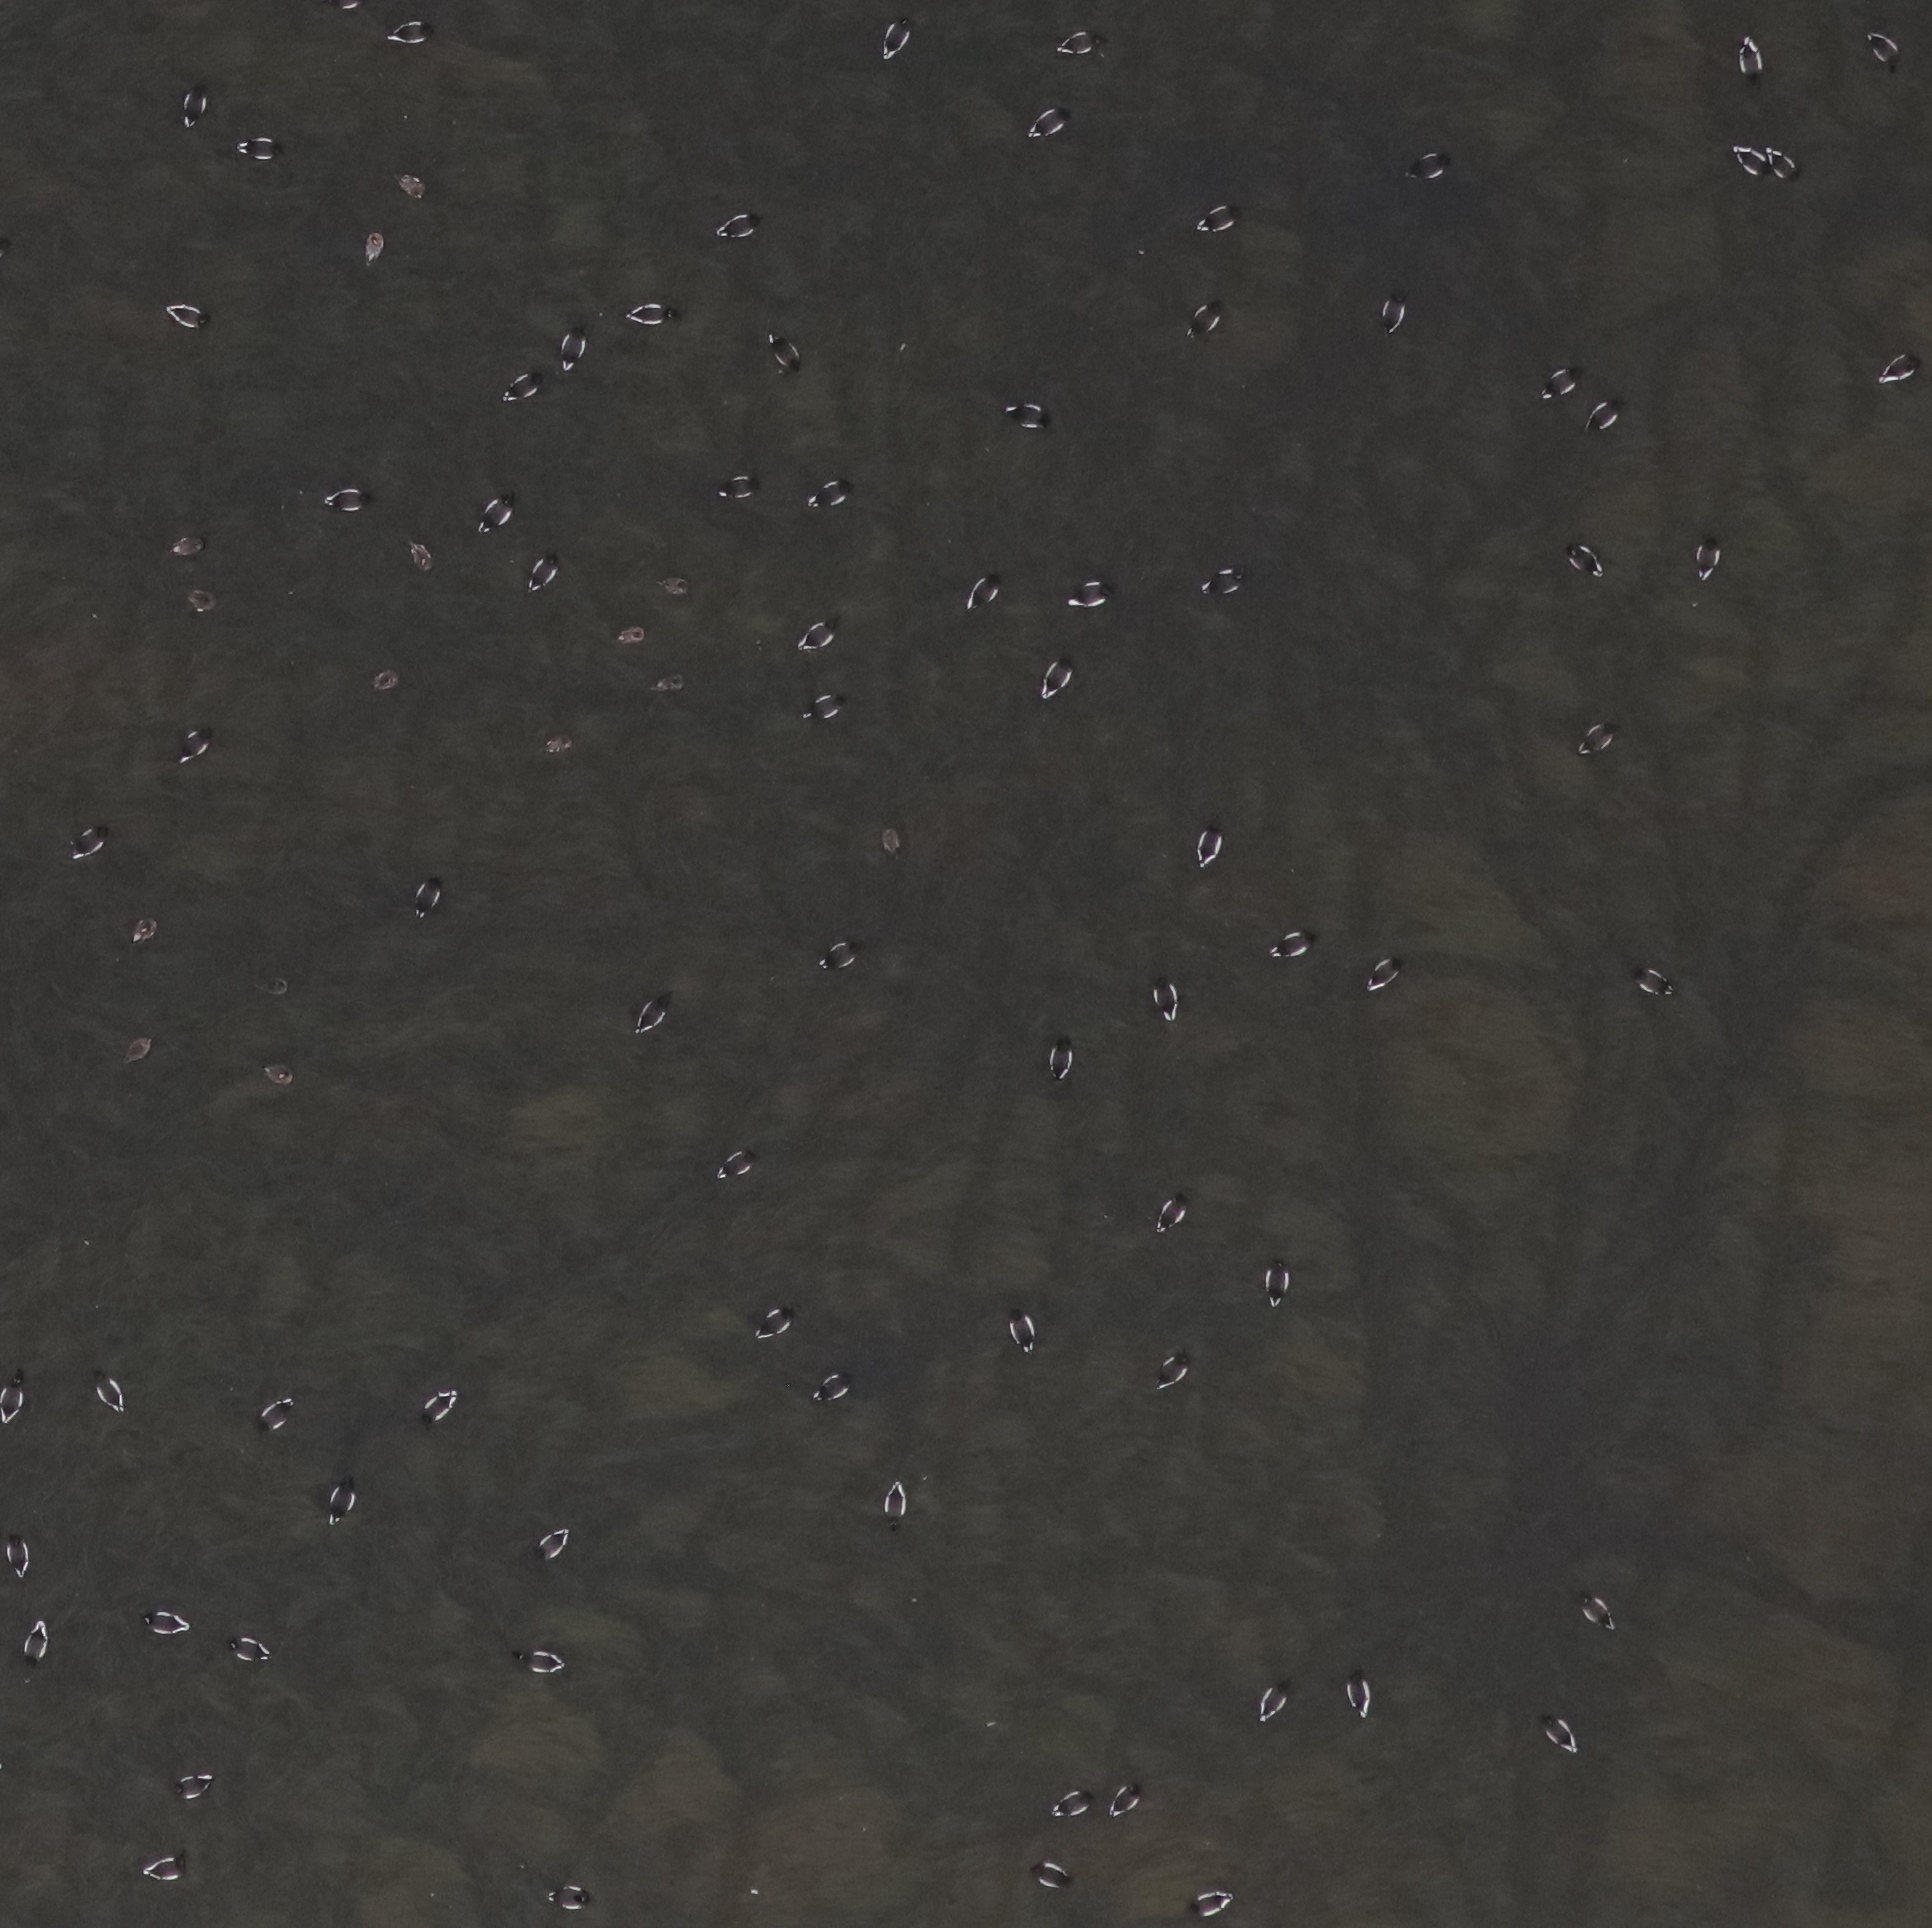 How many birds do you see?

94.